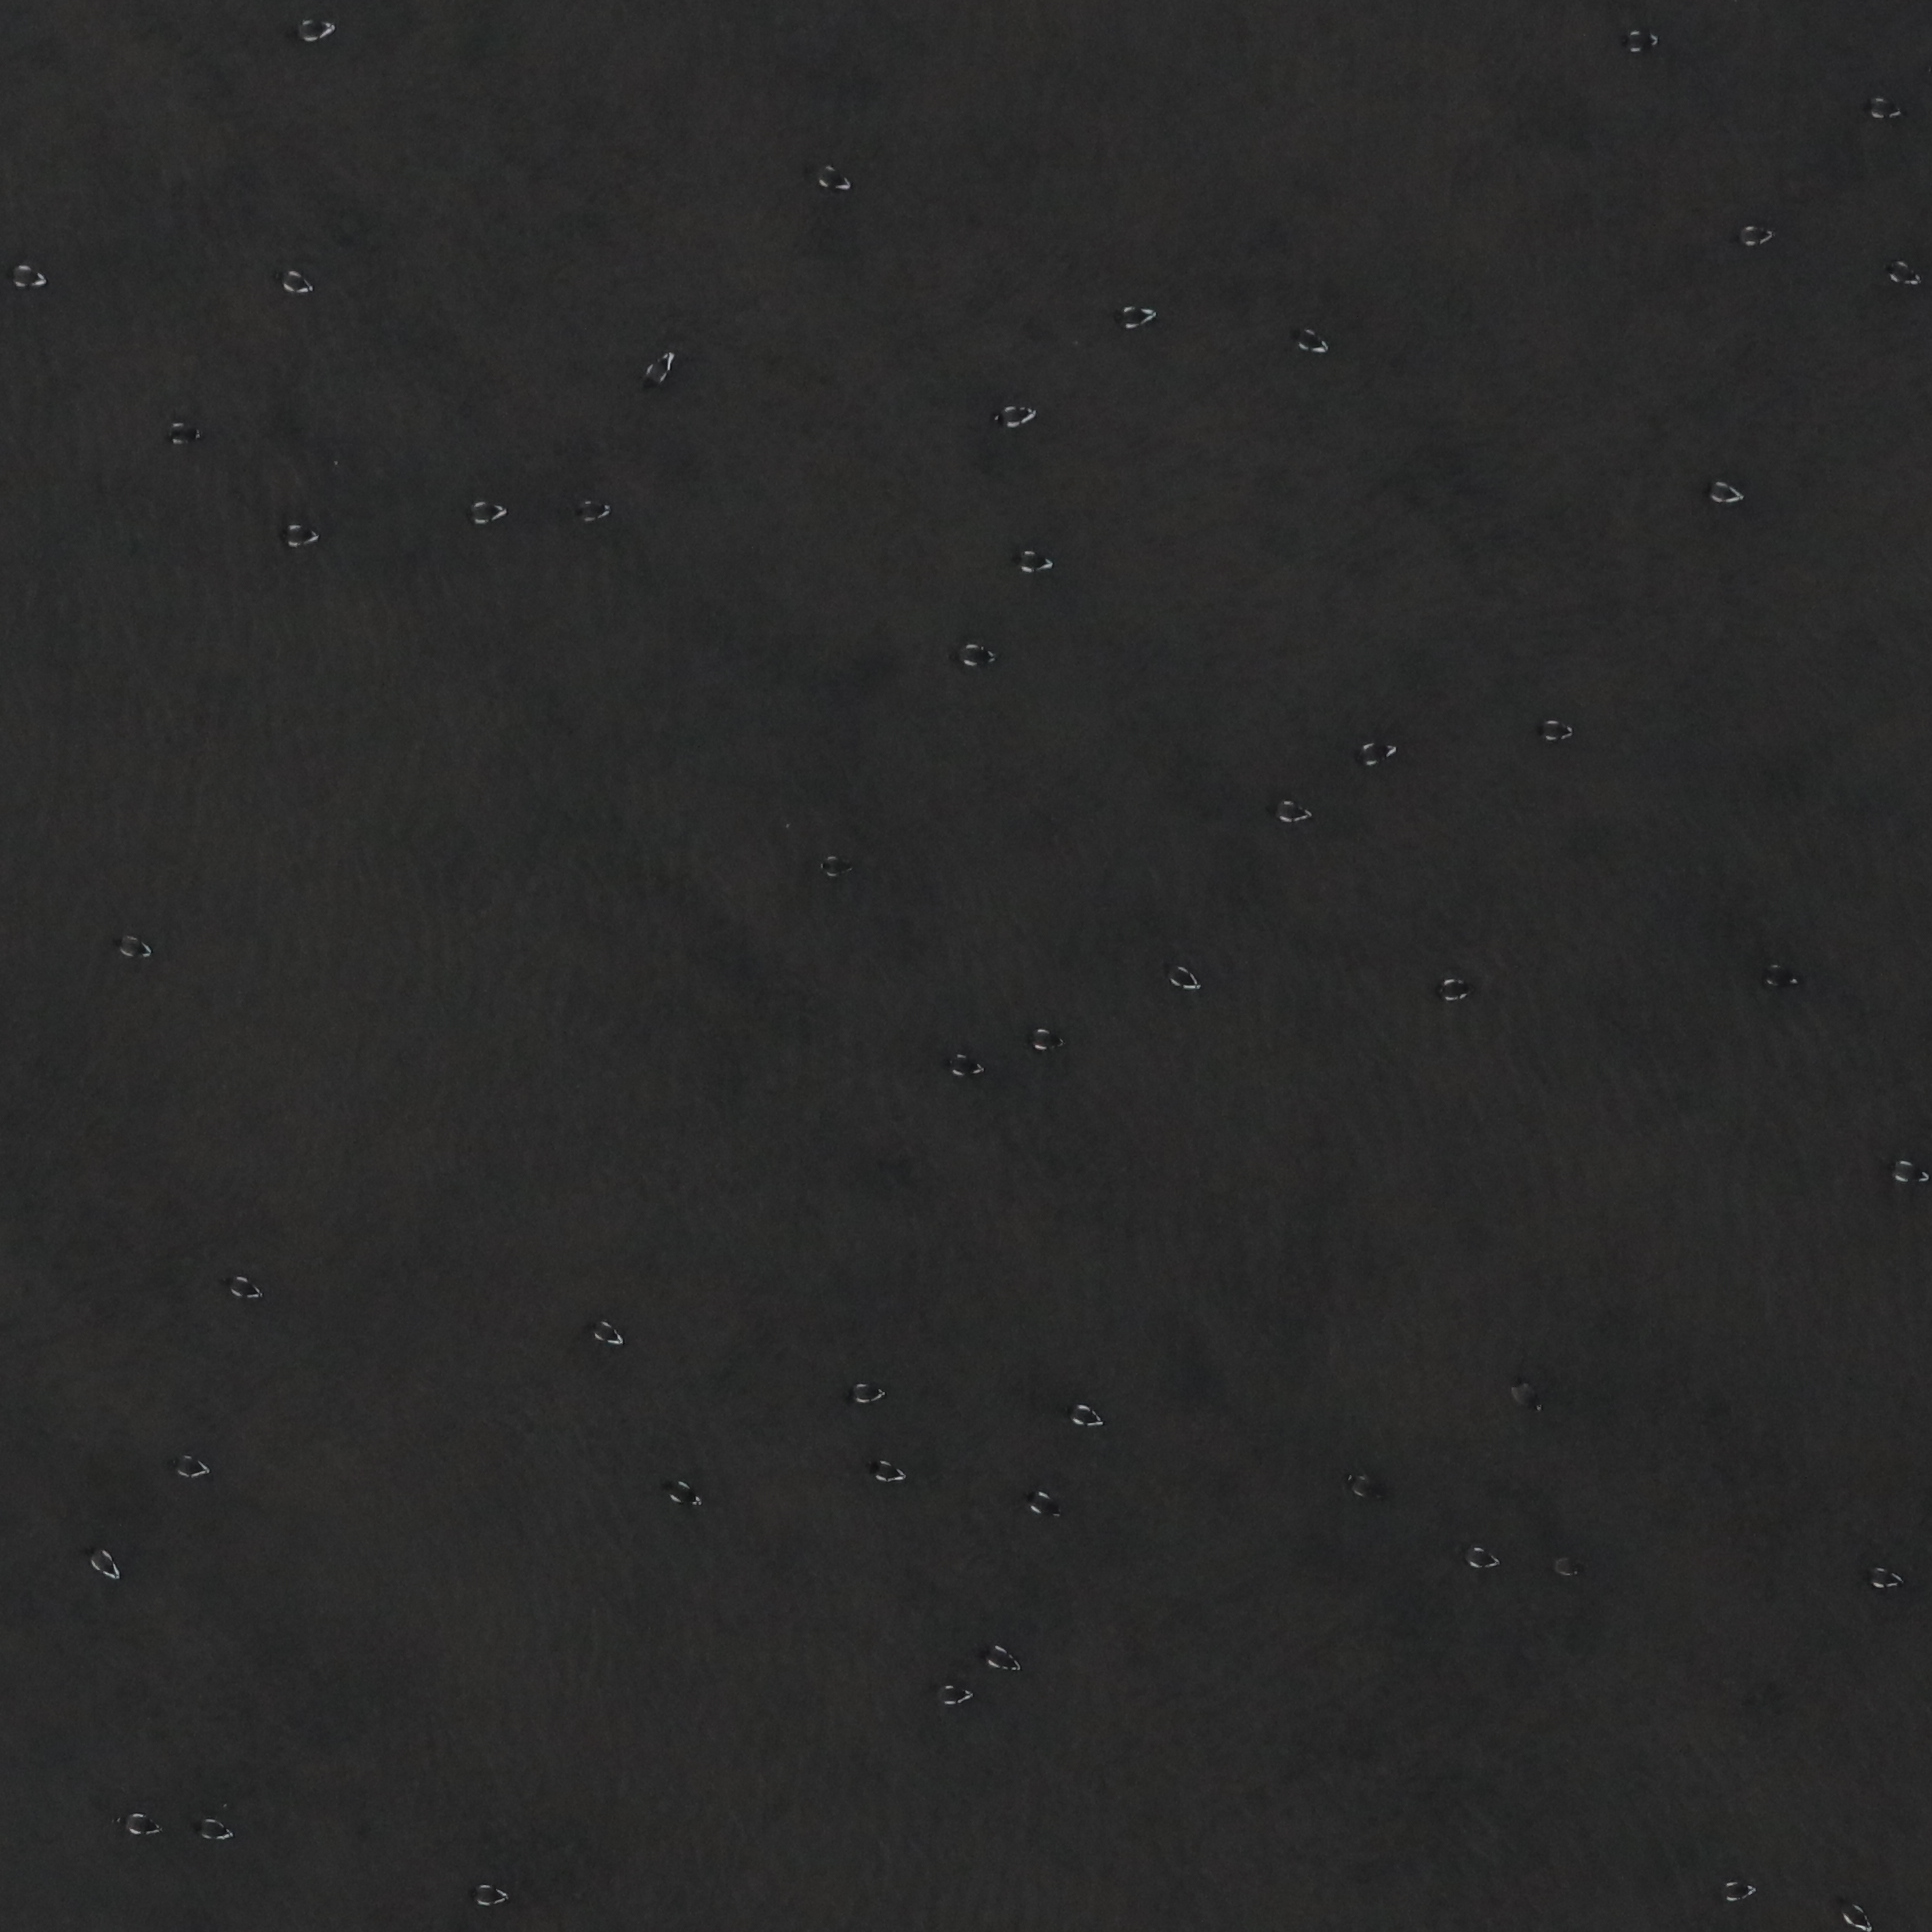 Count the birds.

51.